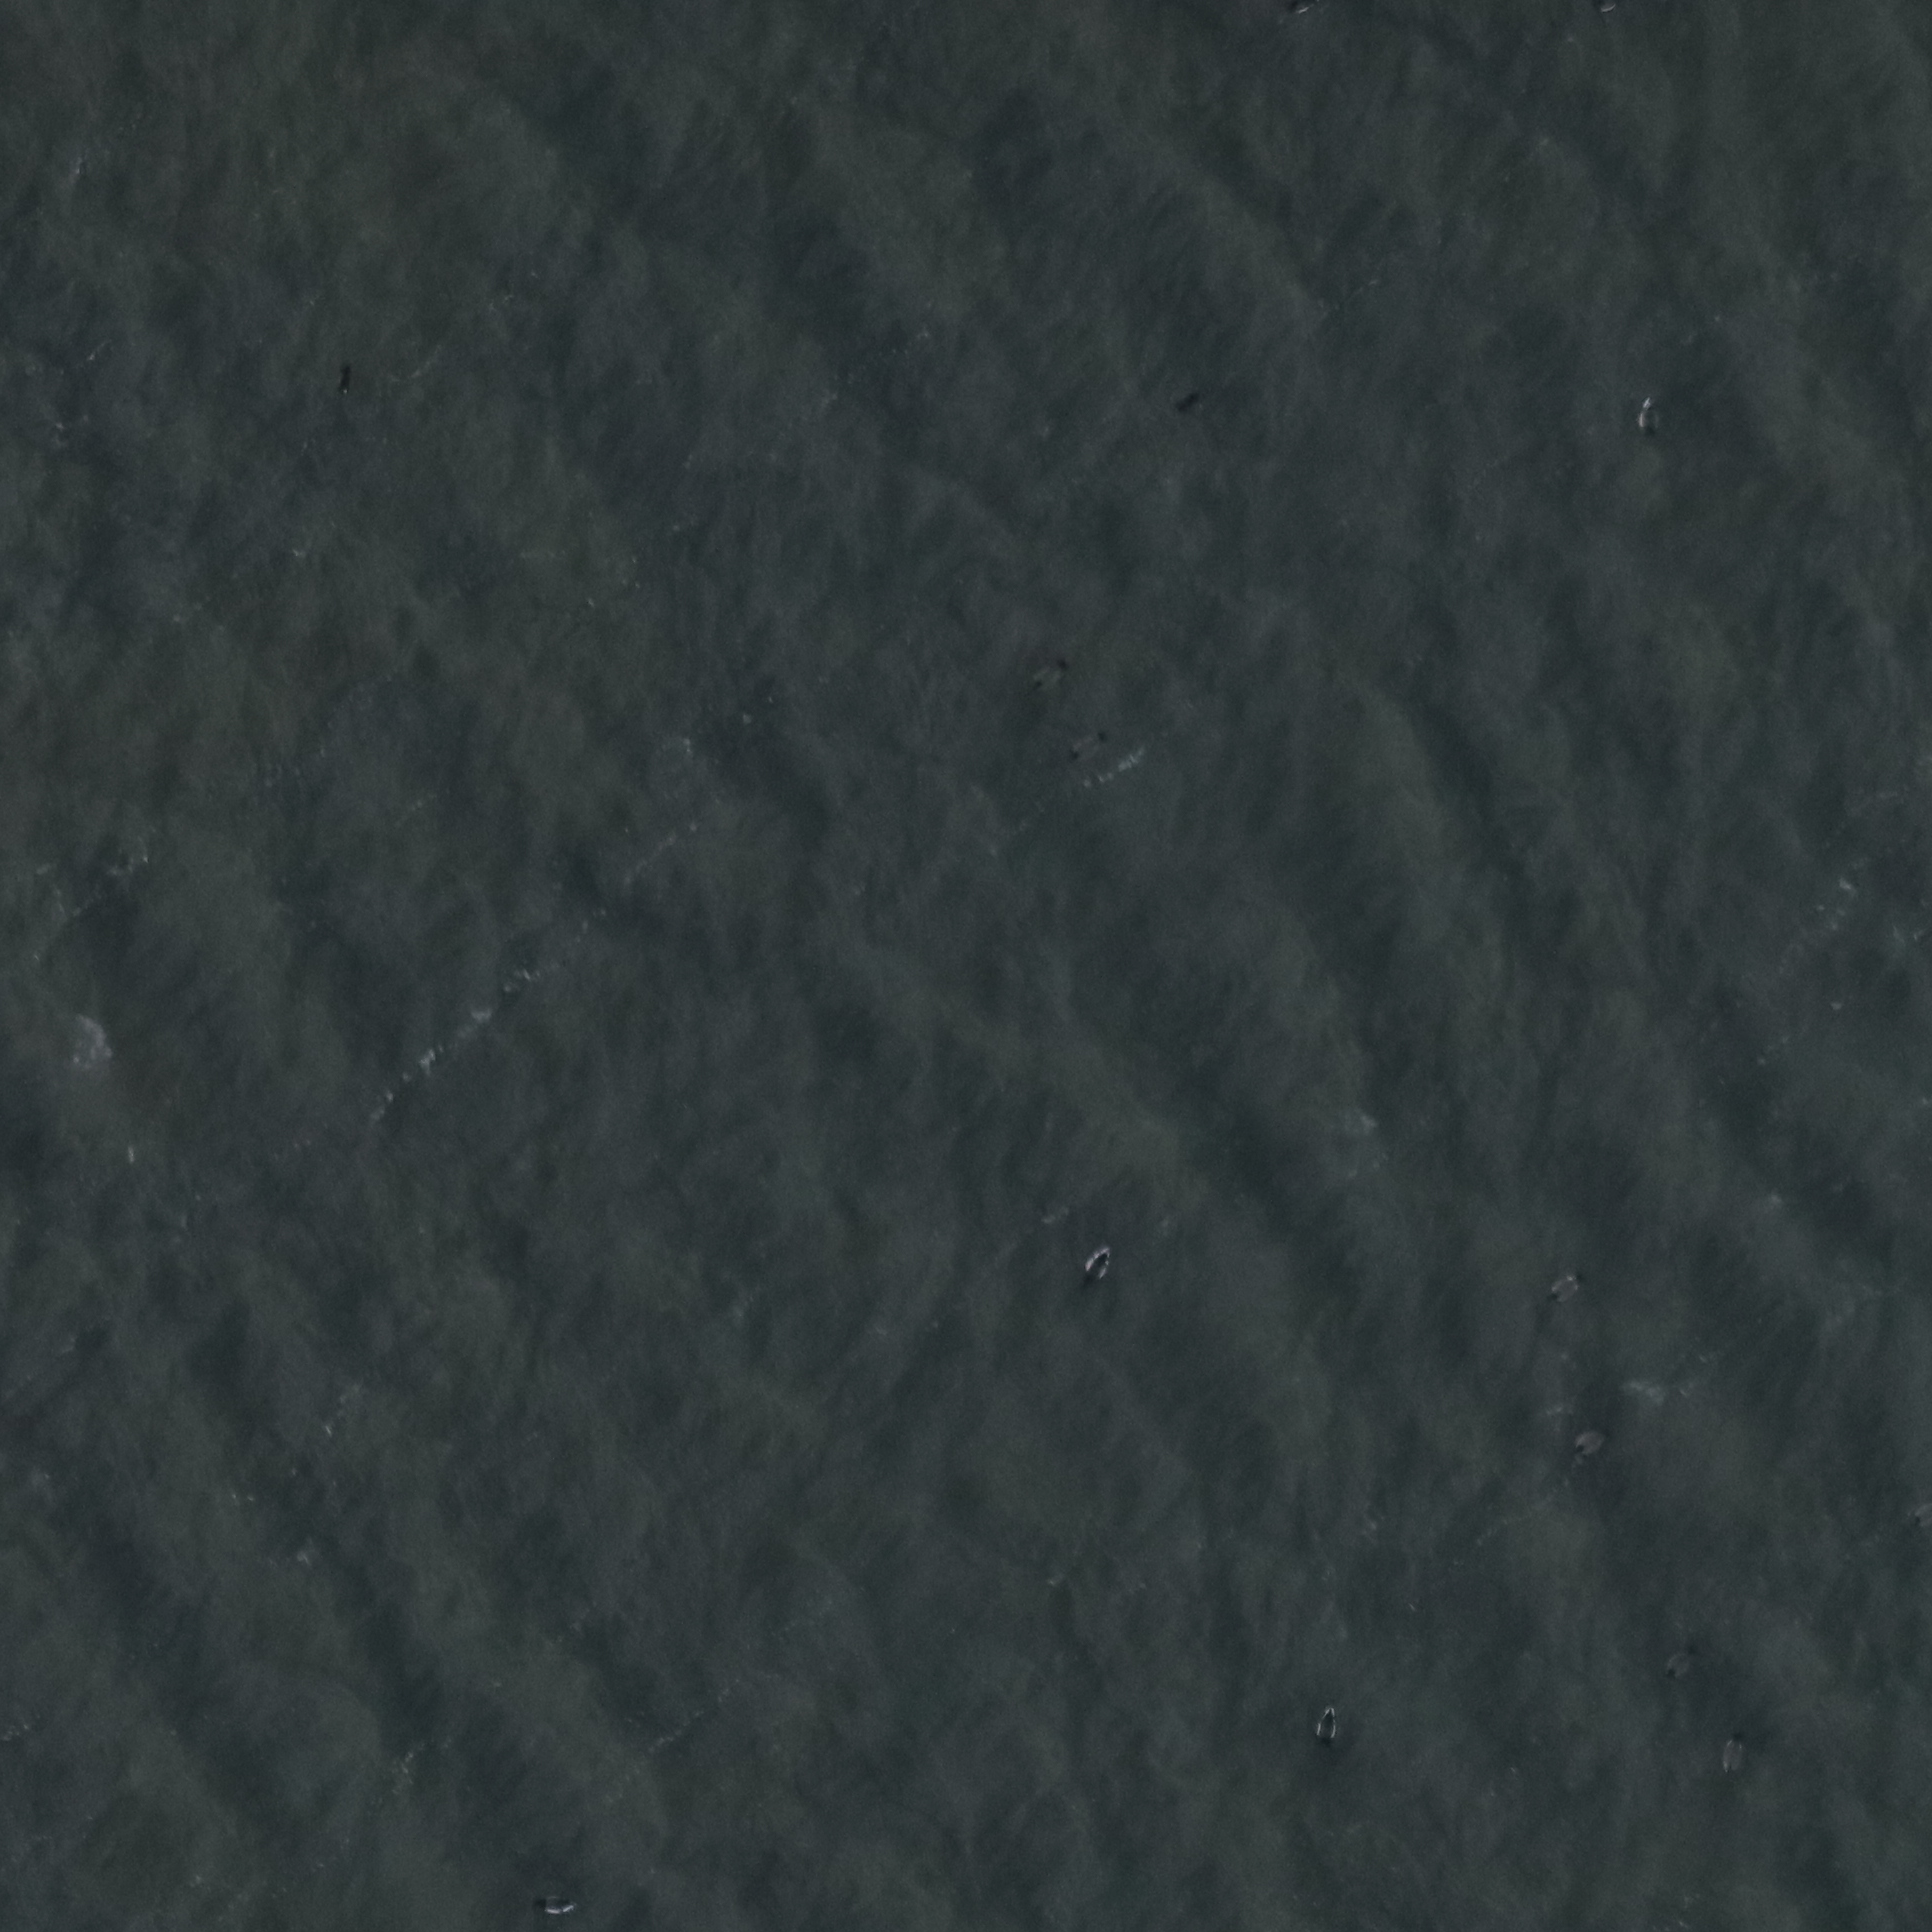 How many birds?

11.